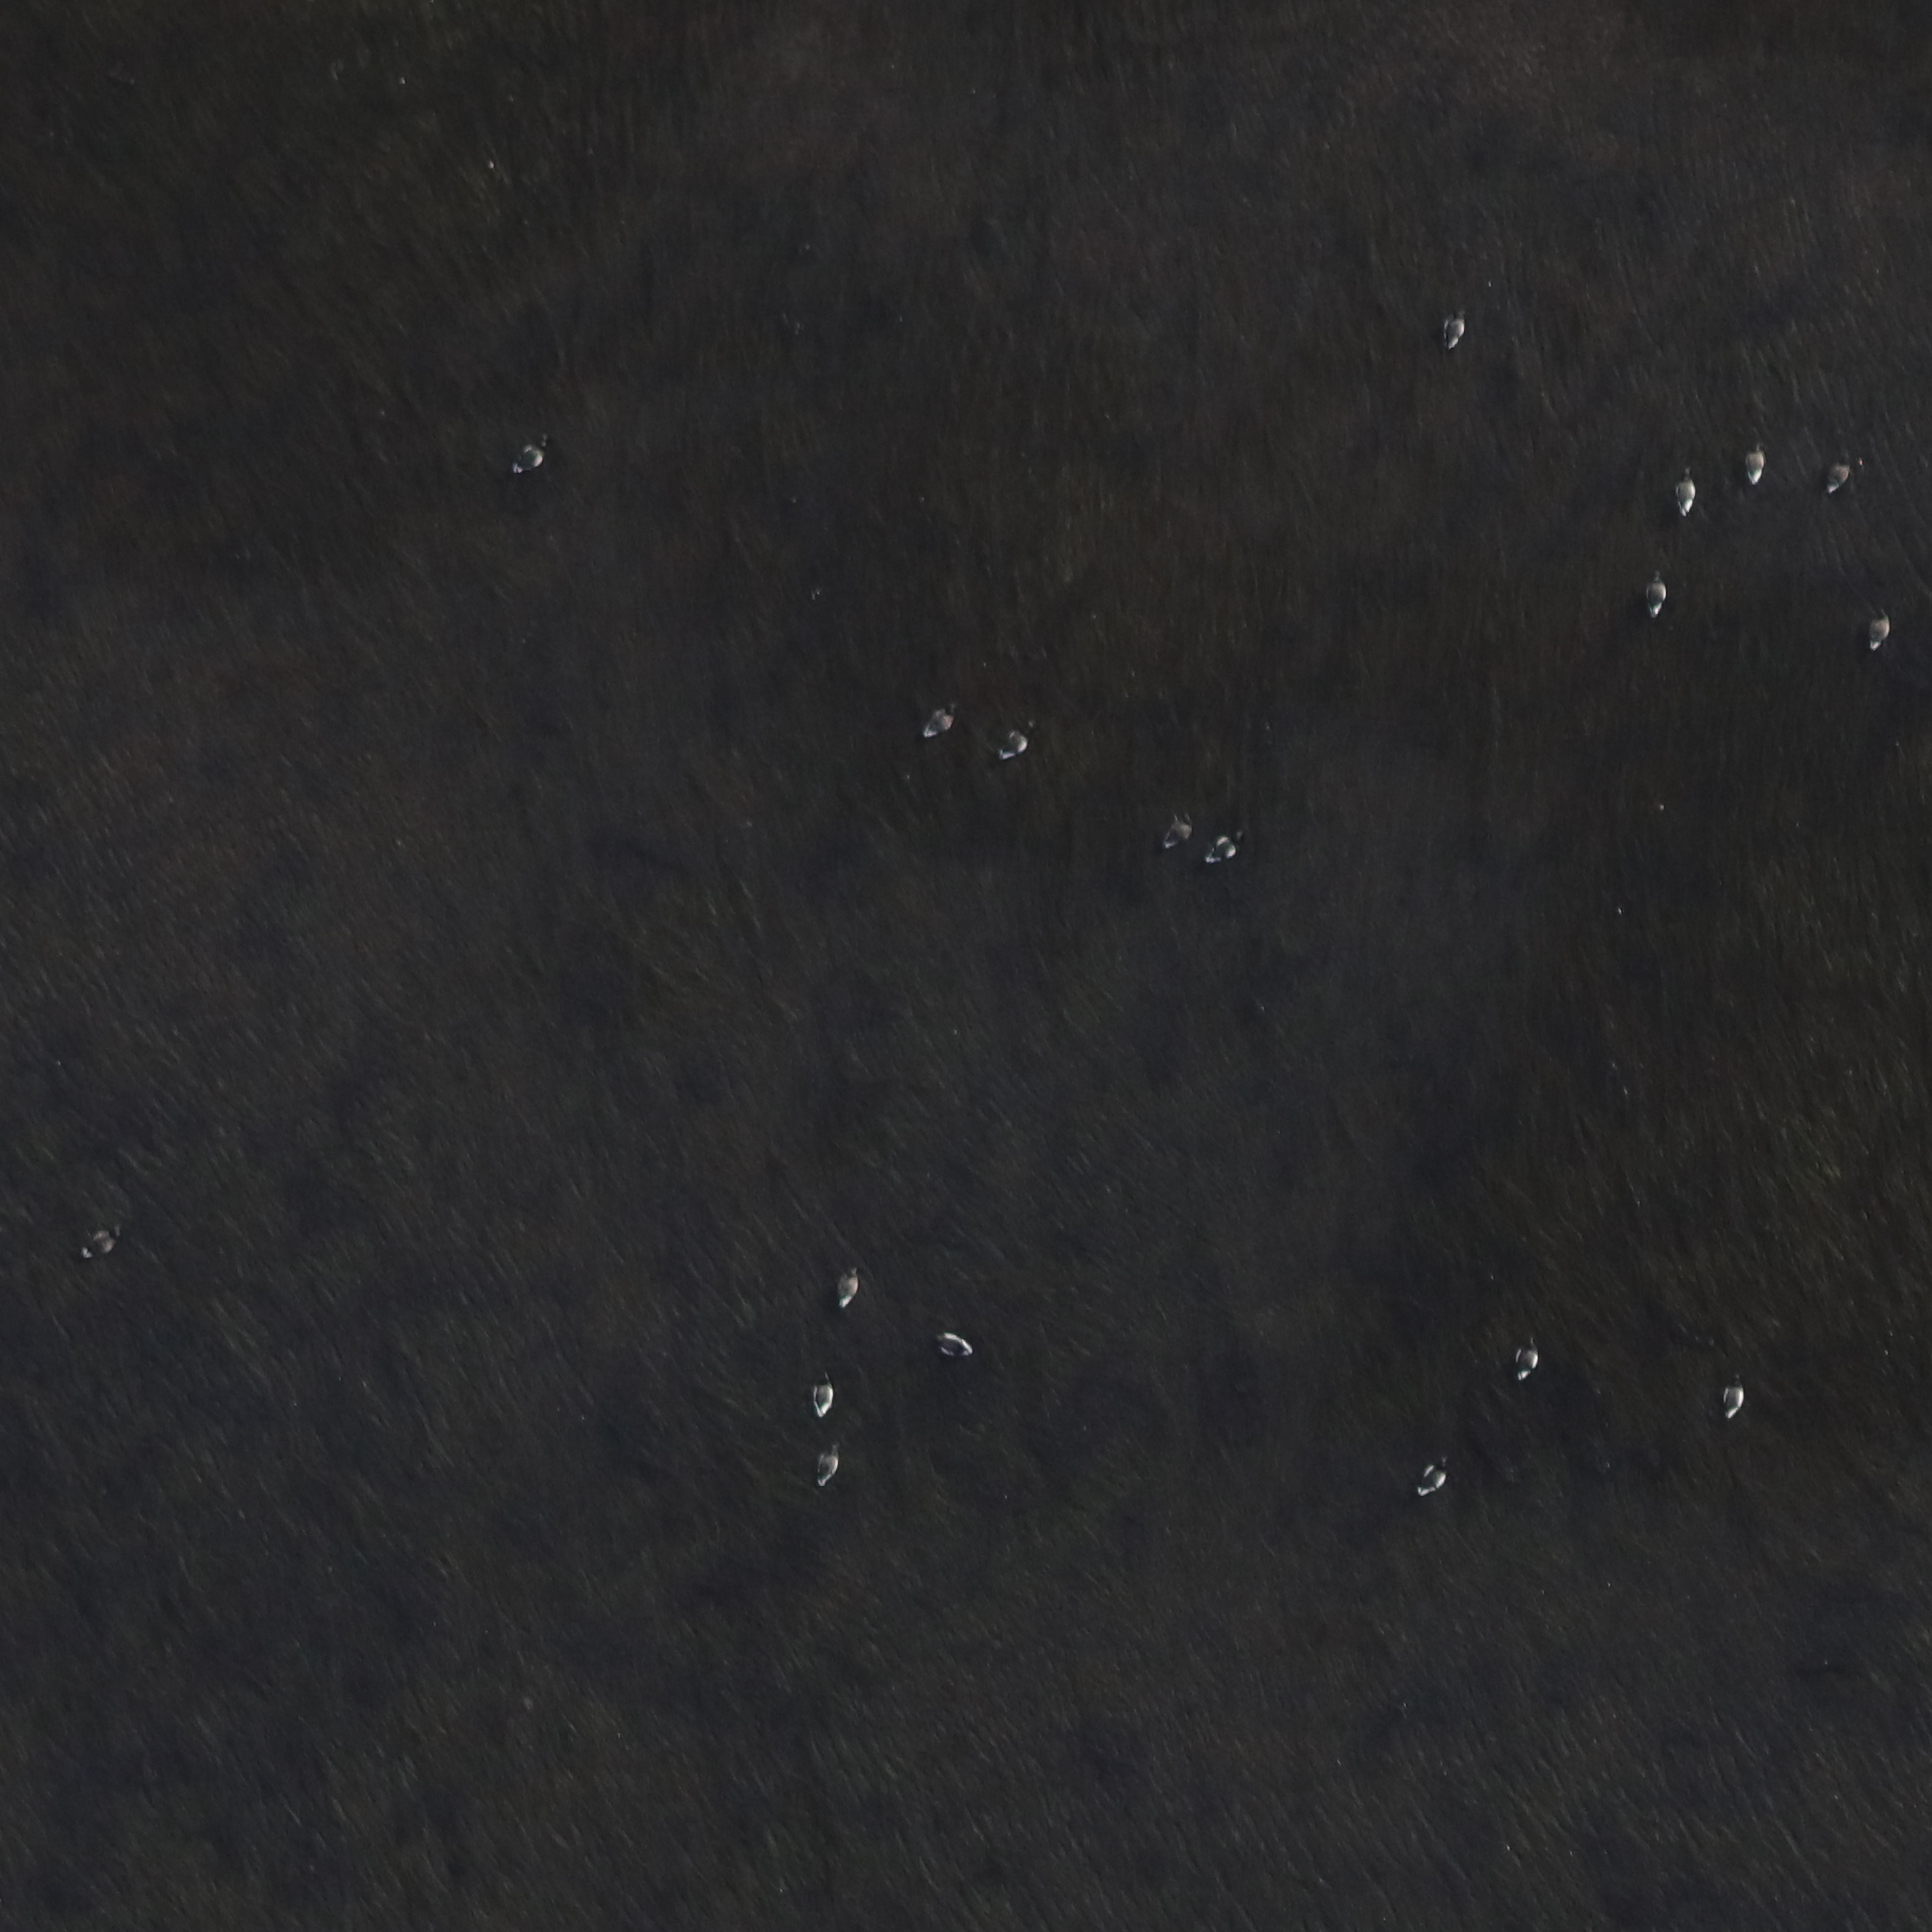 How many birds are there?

19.